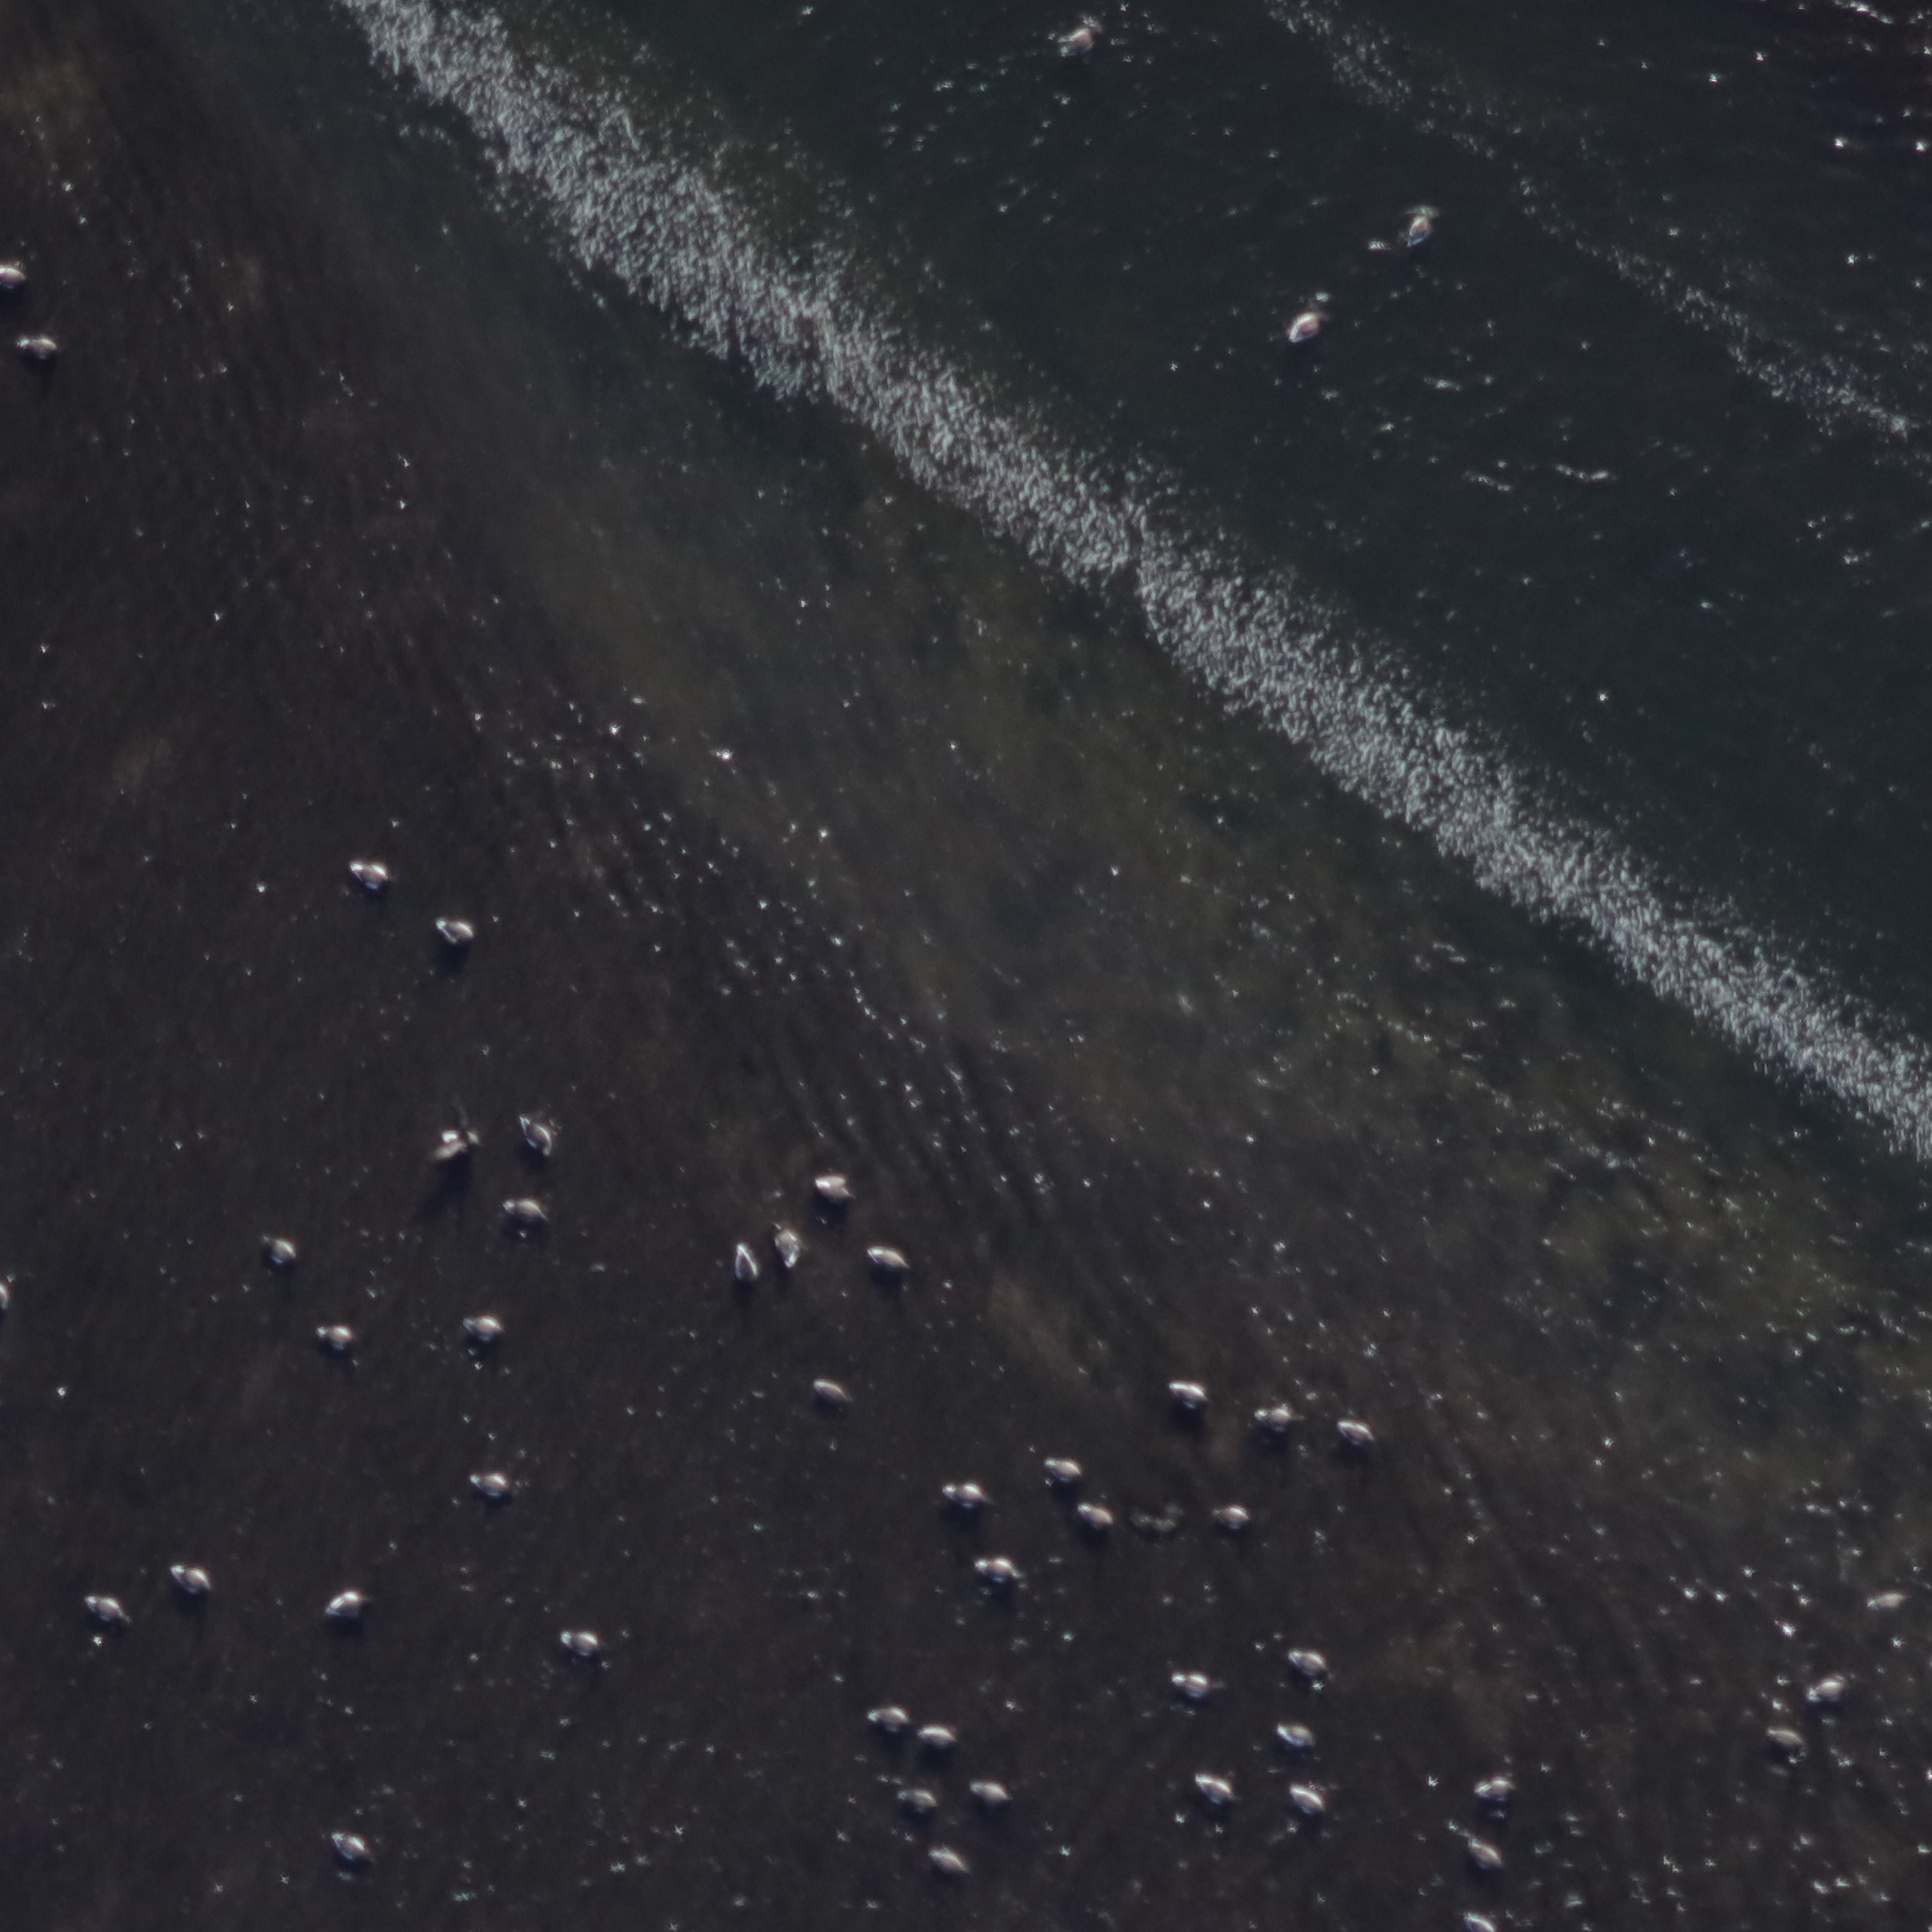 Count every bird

47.